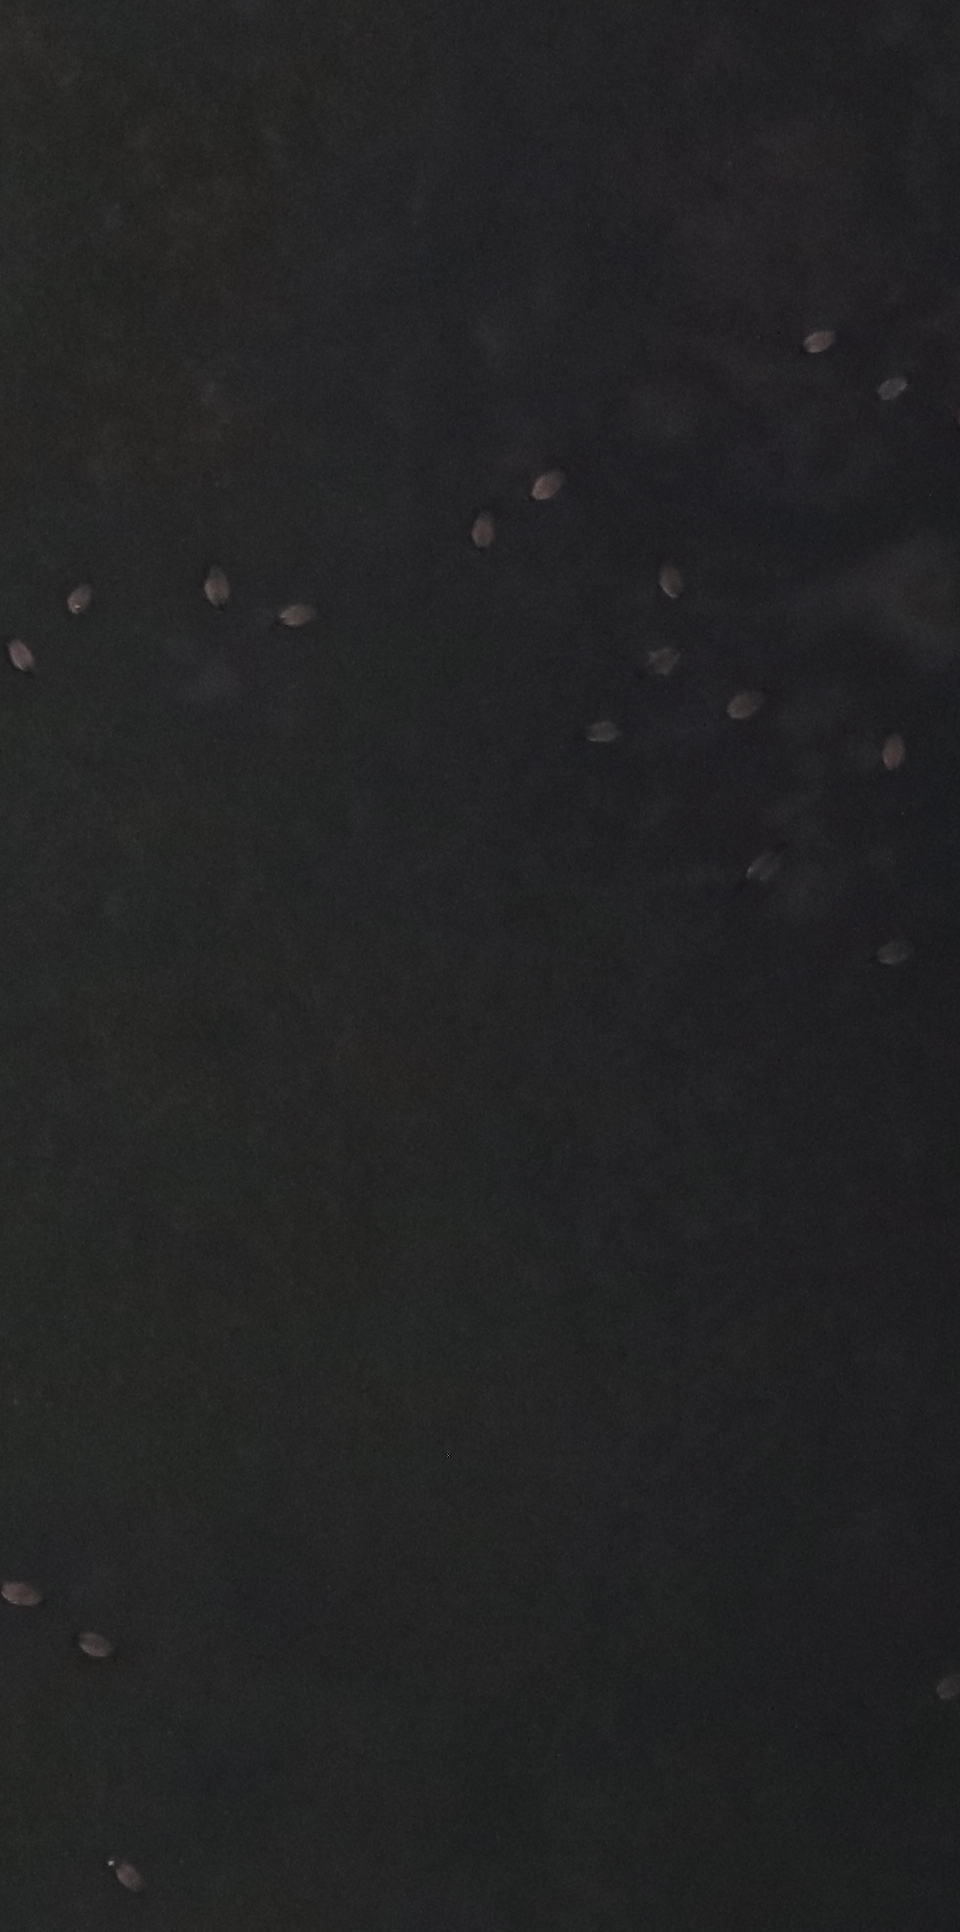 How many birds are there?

18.